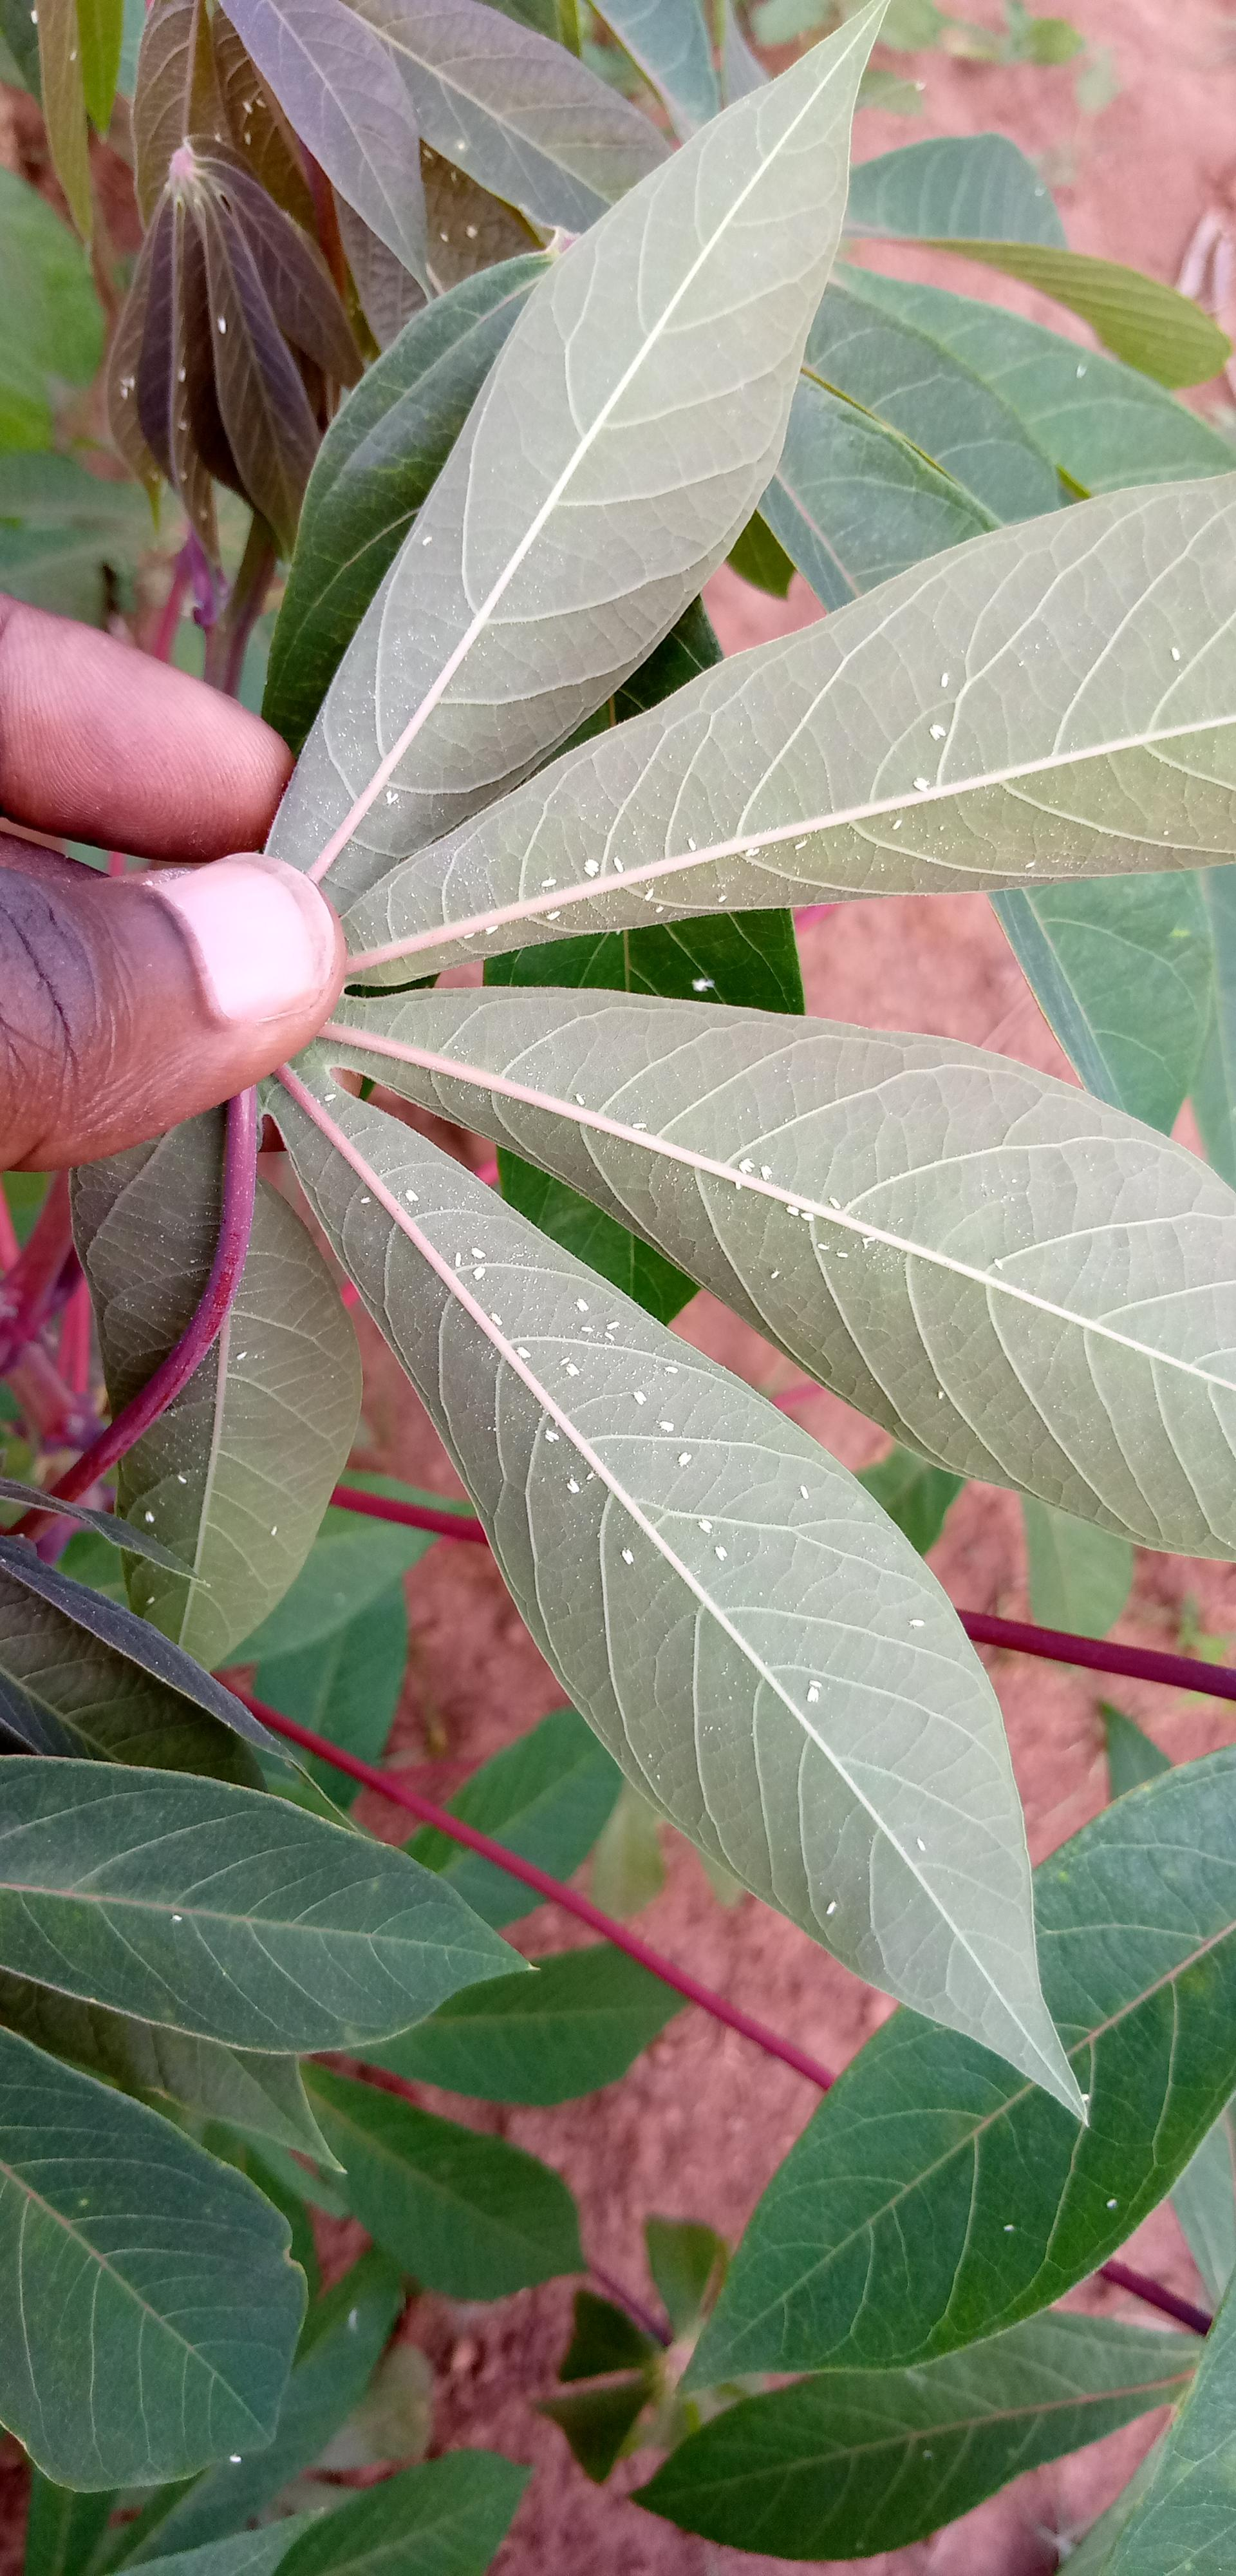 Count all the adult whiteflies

106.